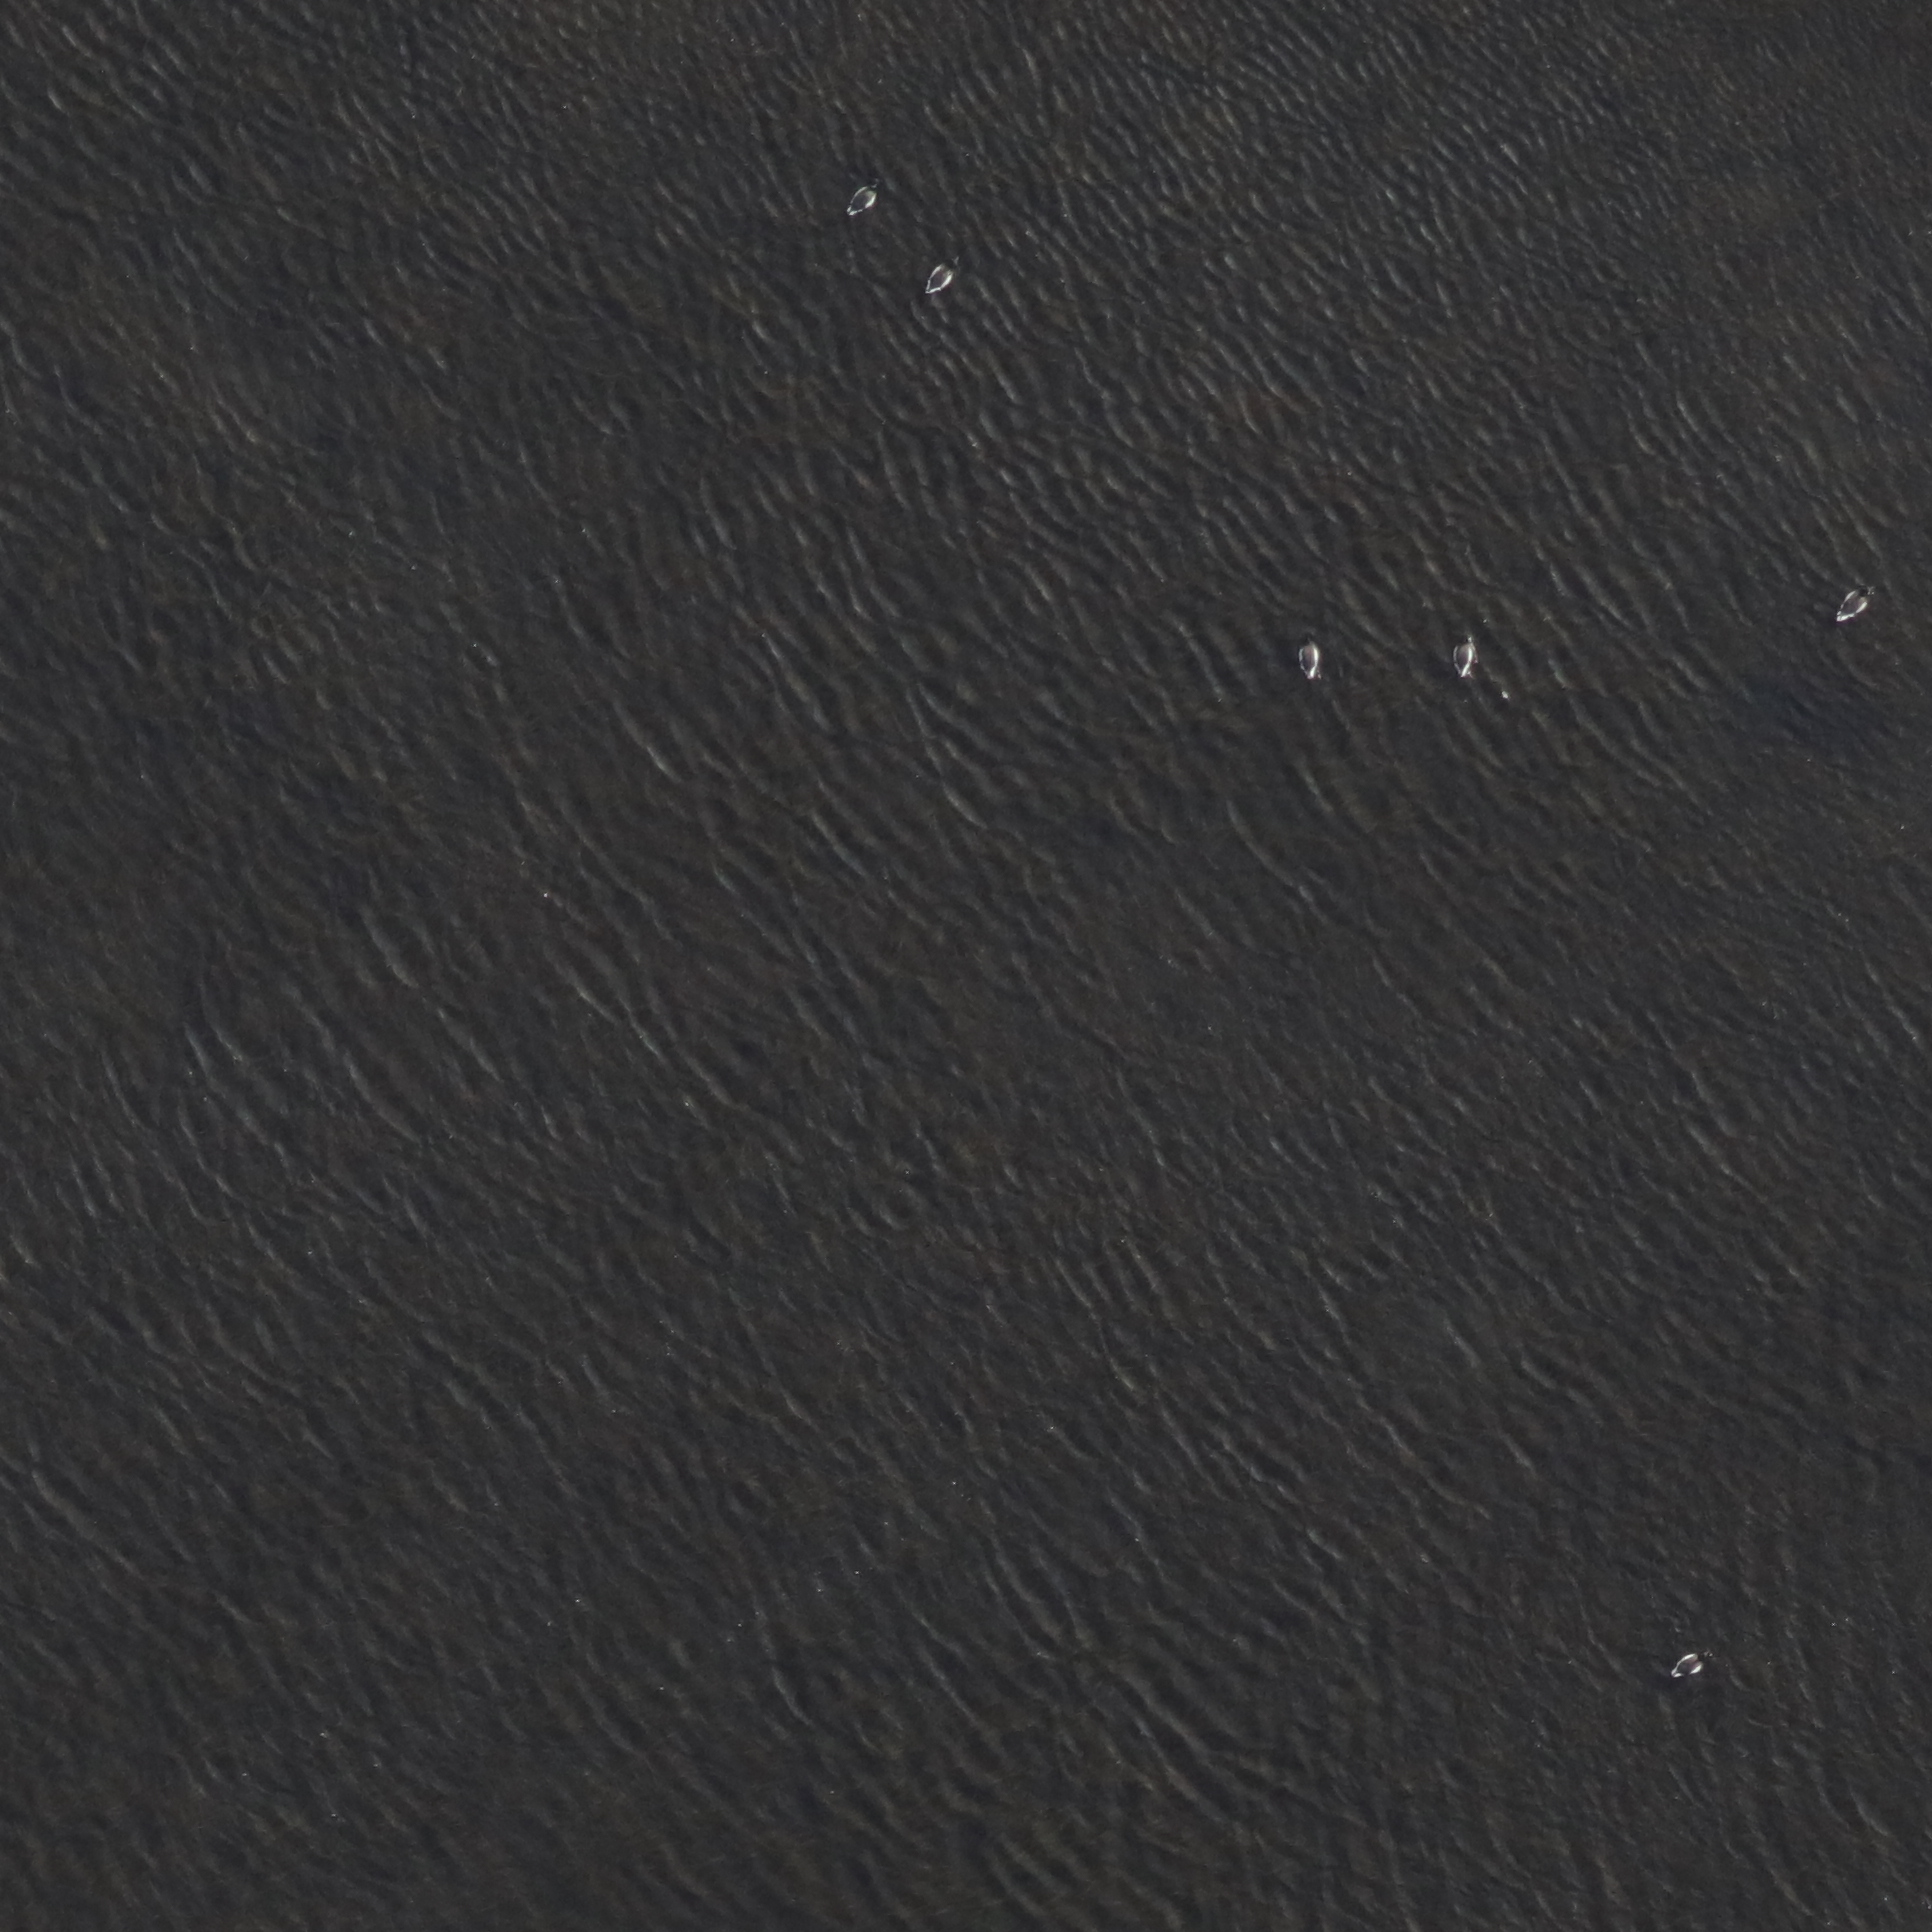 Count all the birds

6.